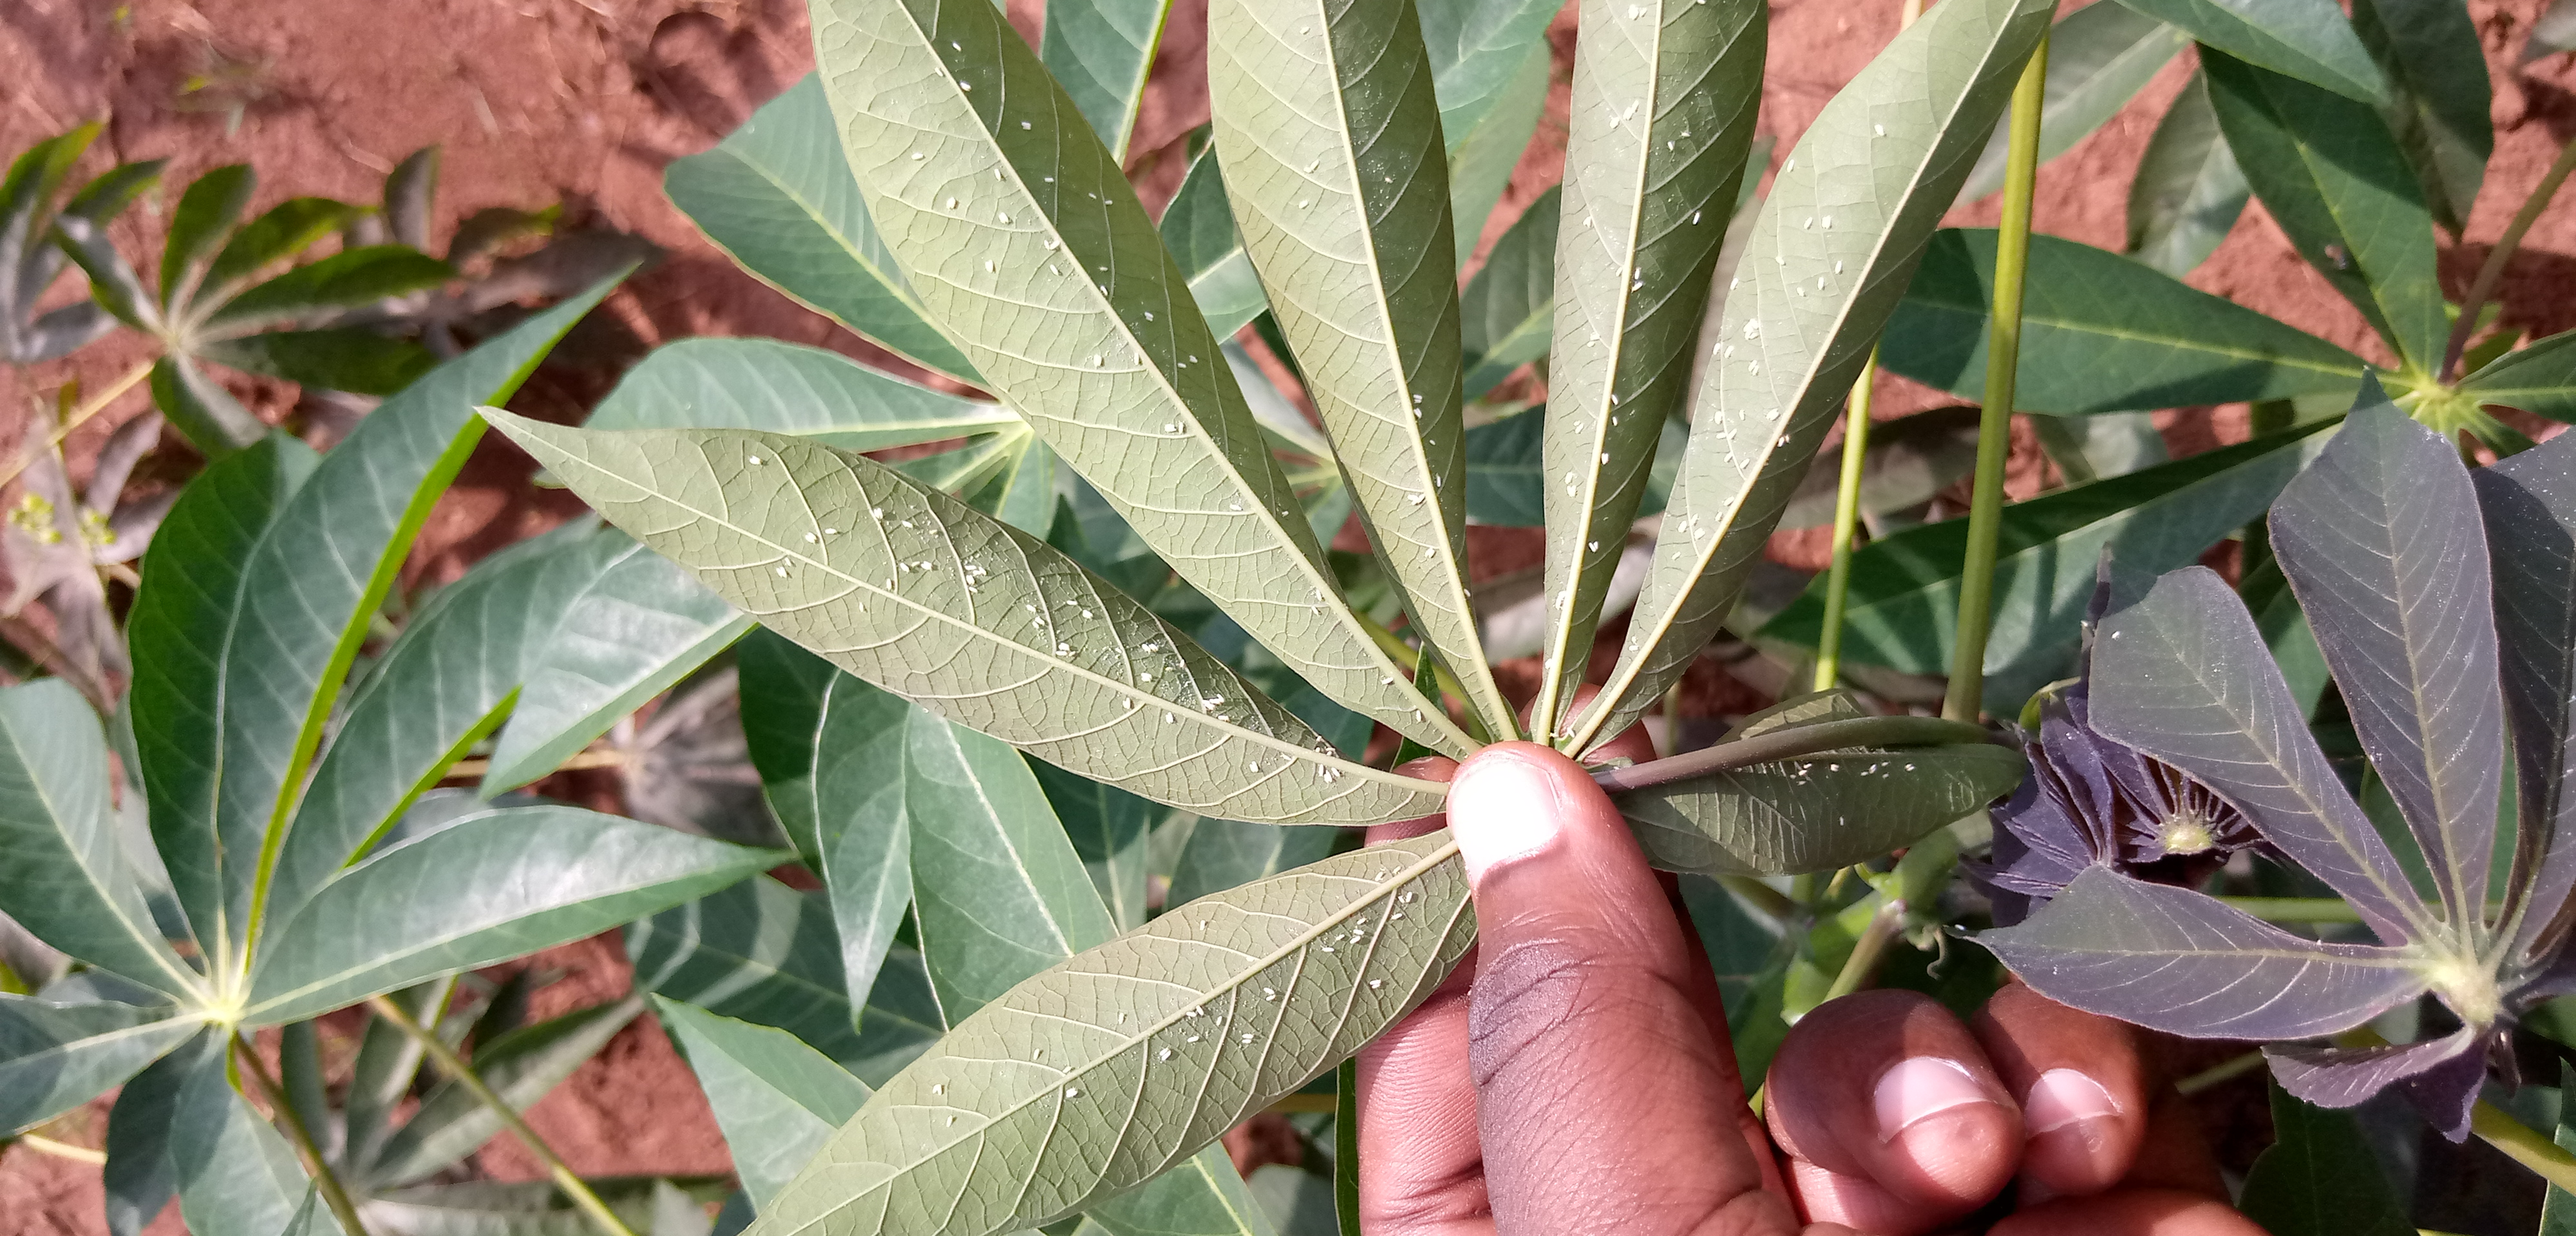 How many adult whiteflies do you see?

219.